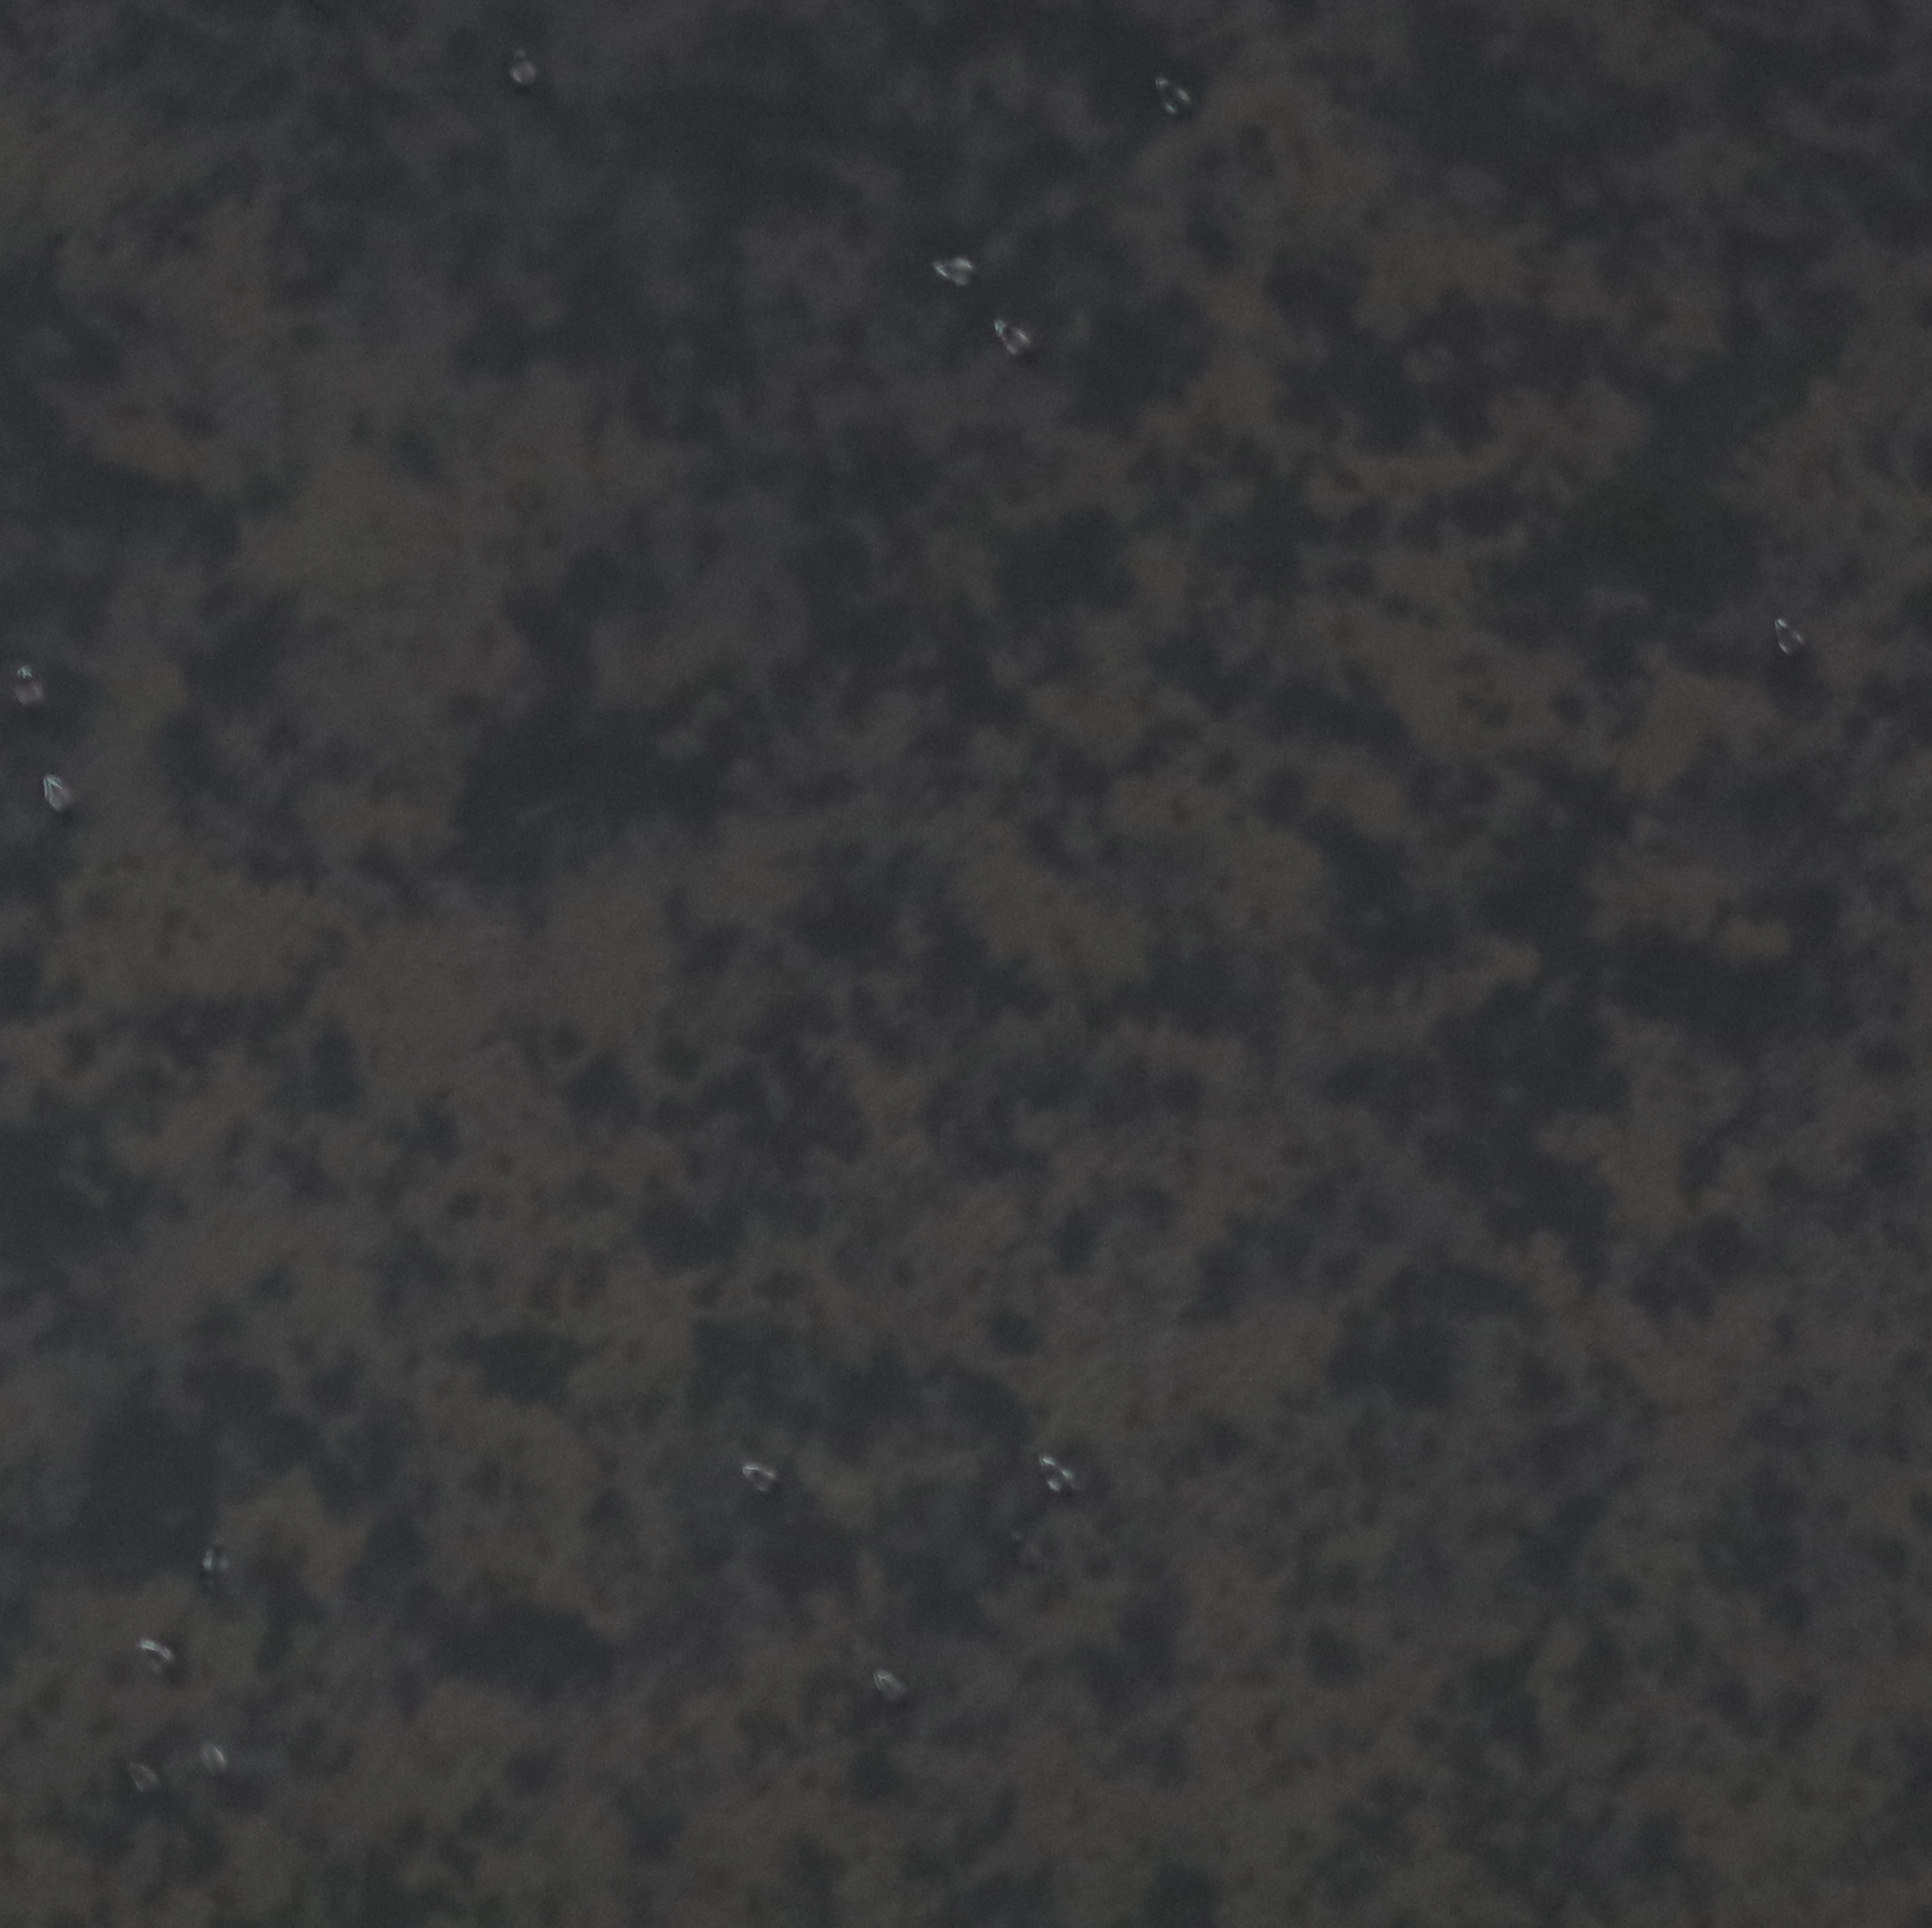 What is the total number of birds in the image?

14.